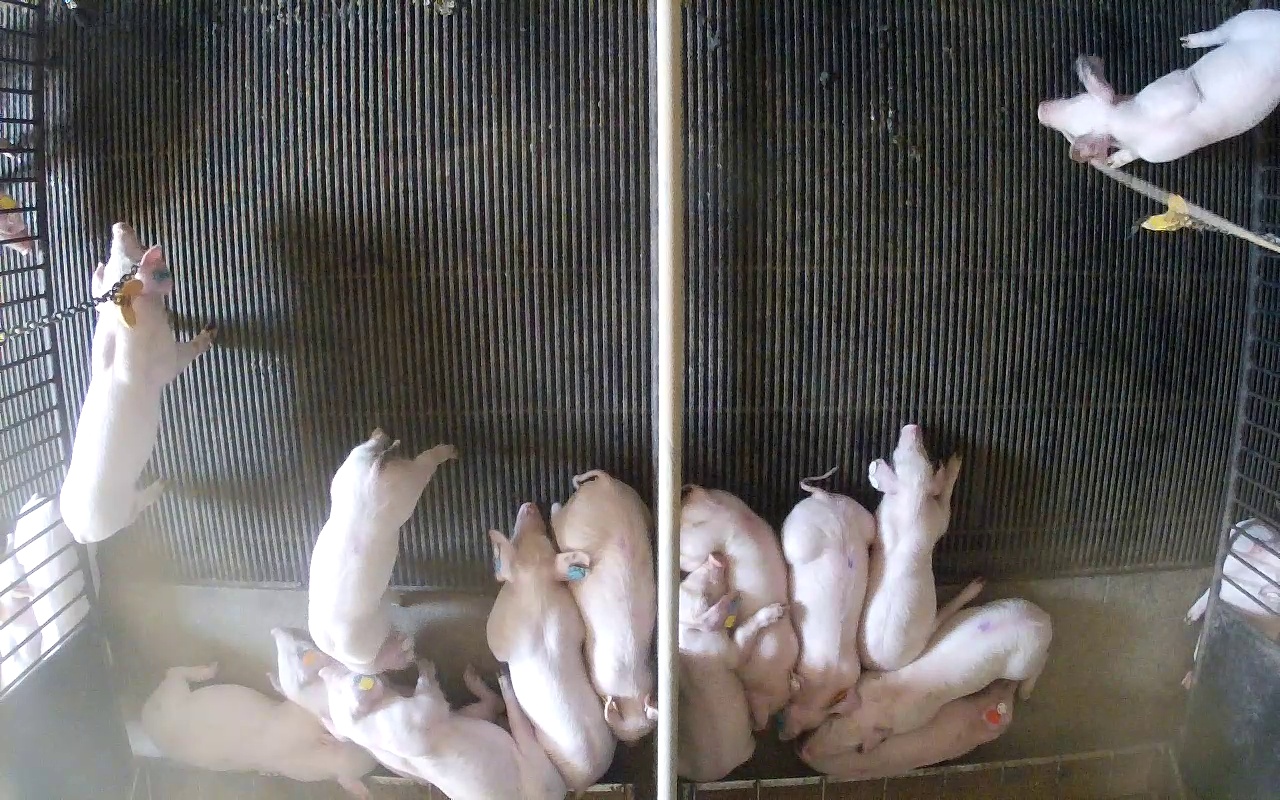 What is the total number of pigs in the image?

18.